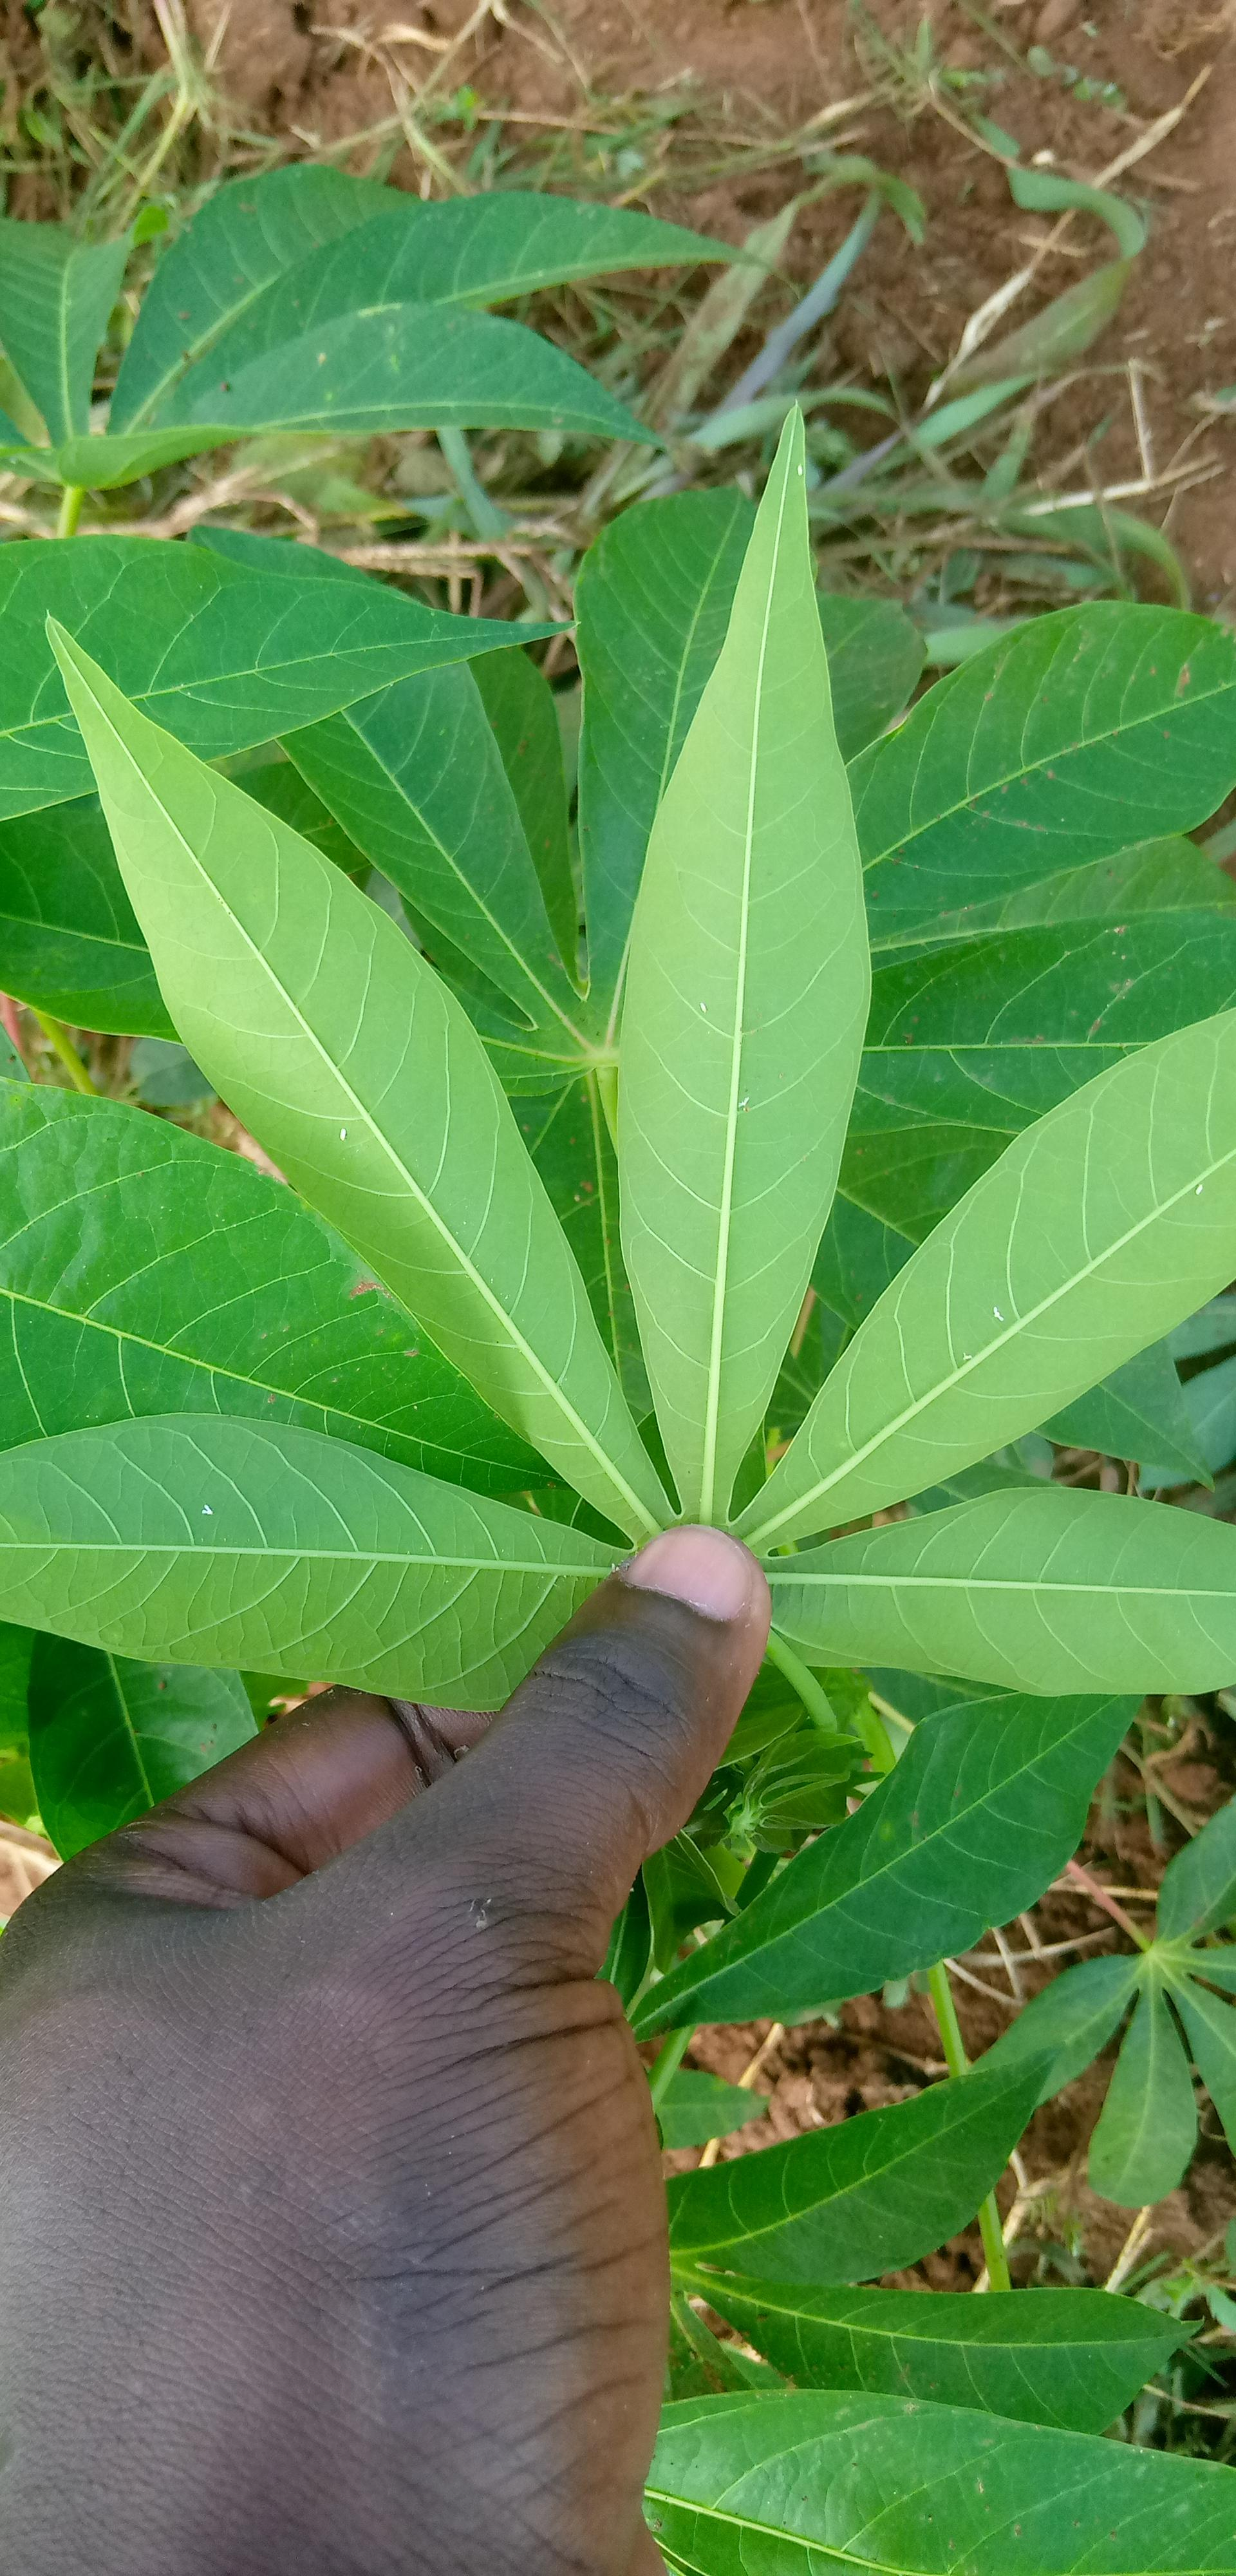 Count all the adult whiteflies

6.